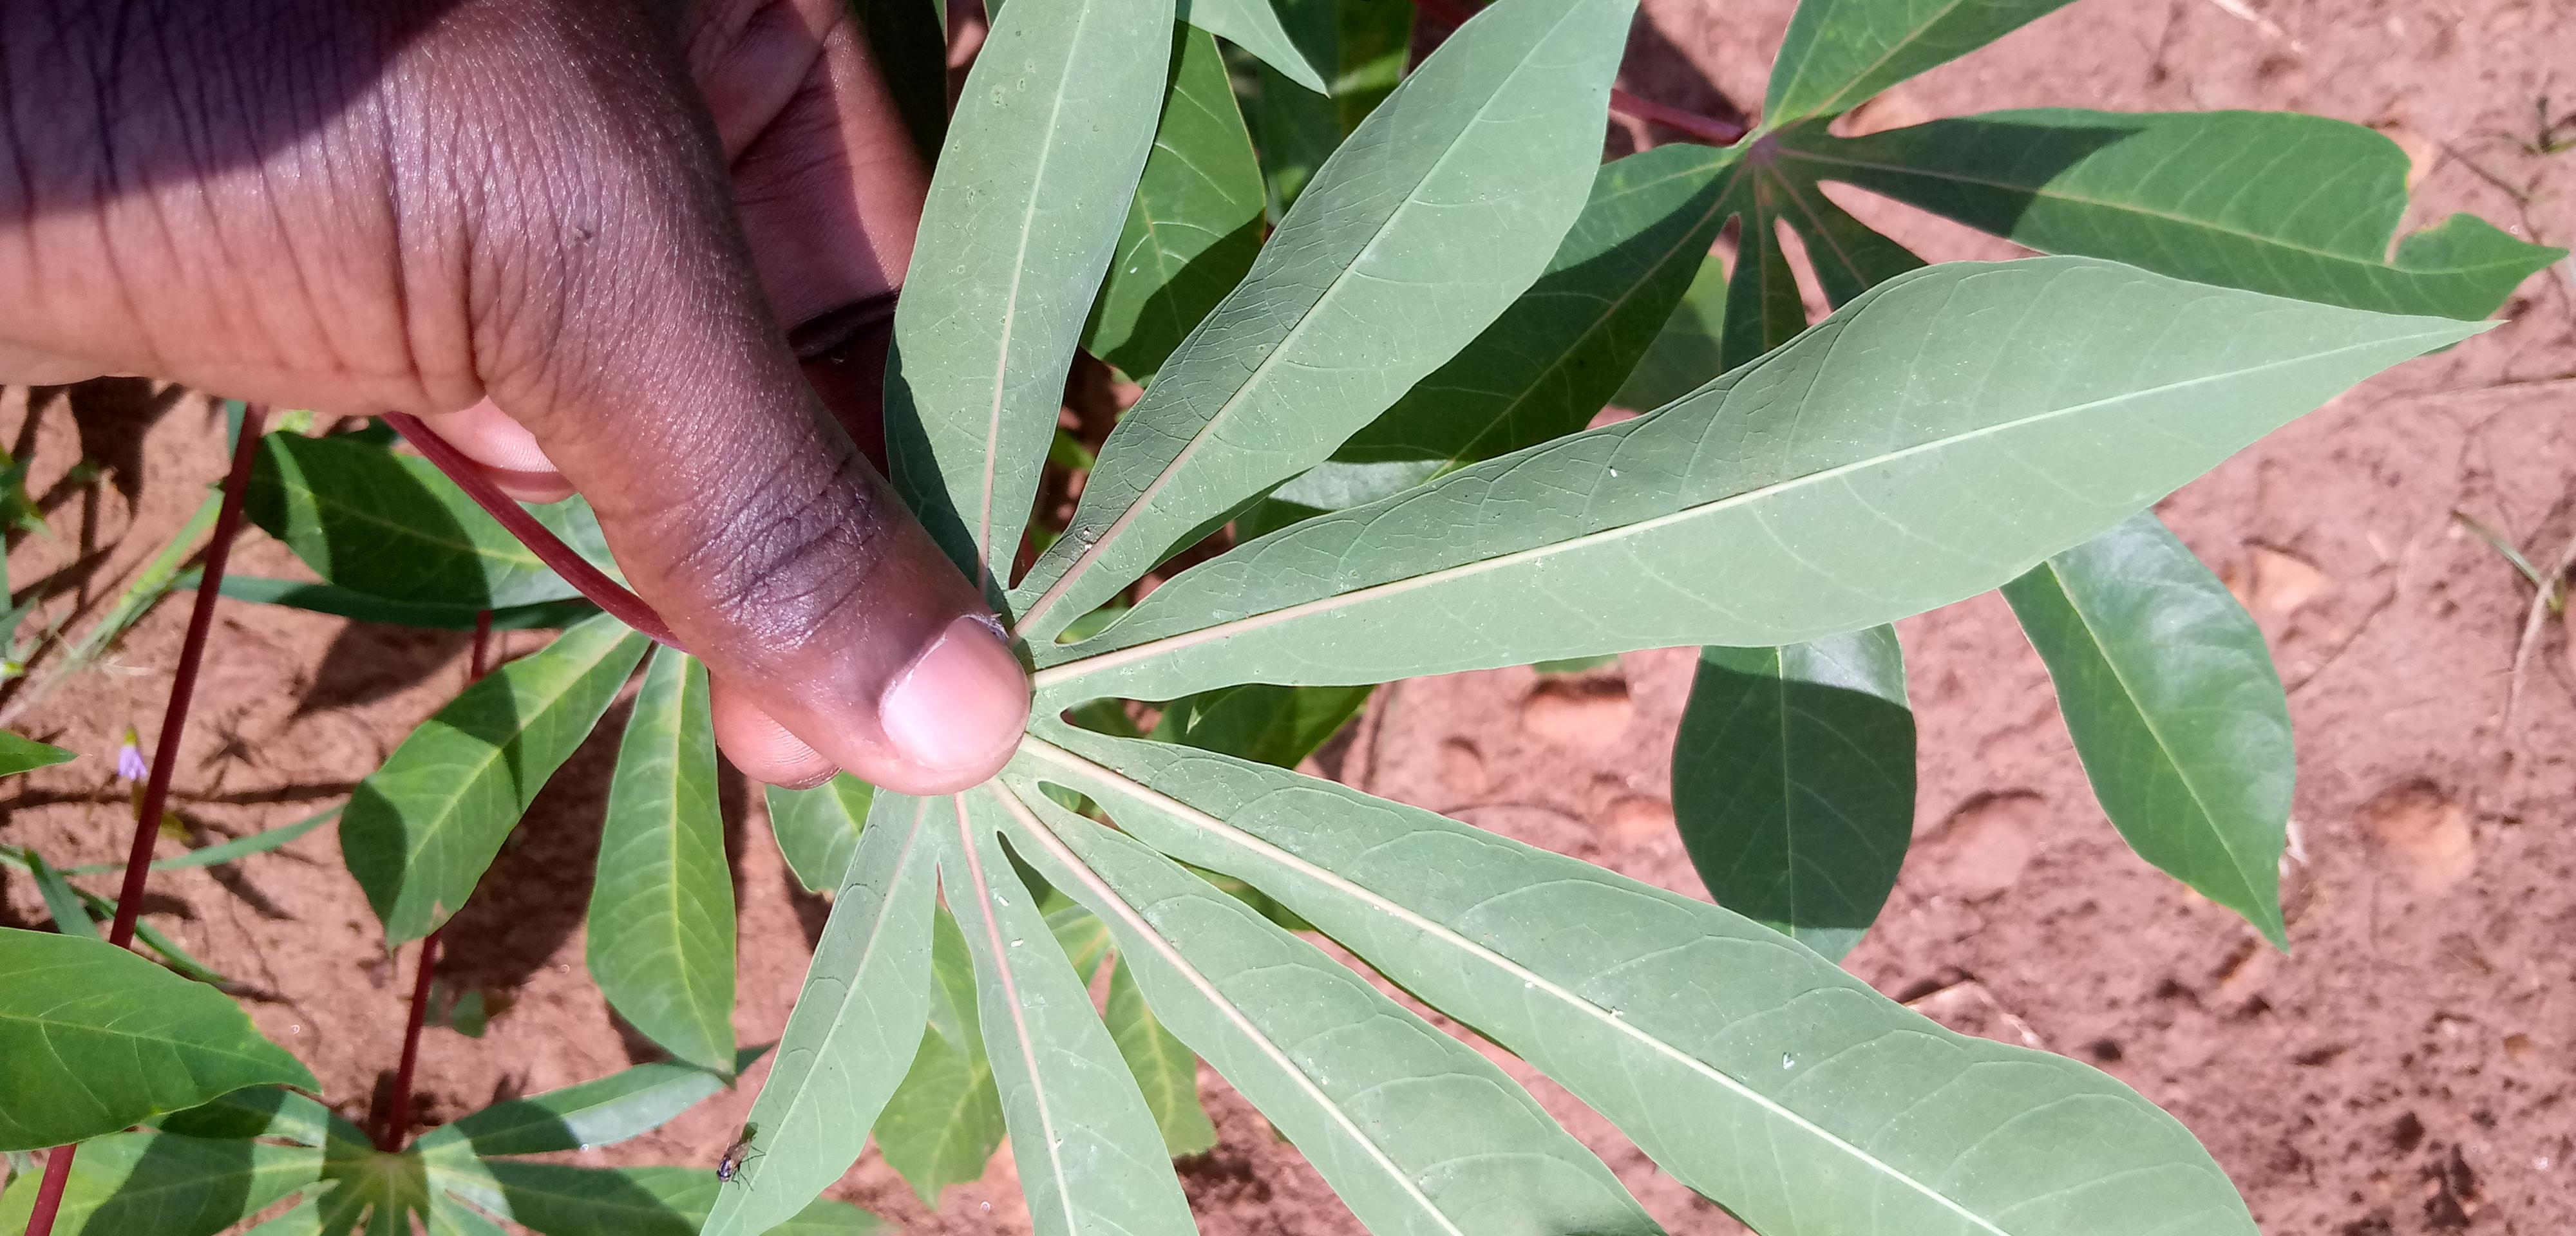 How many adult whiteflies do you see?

6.